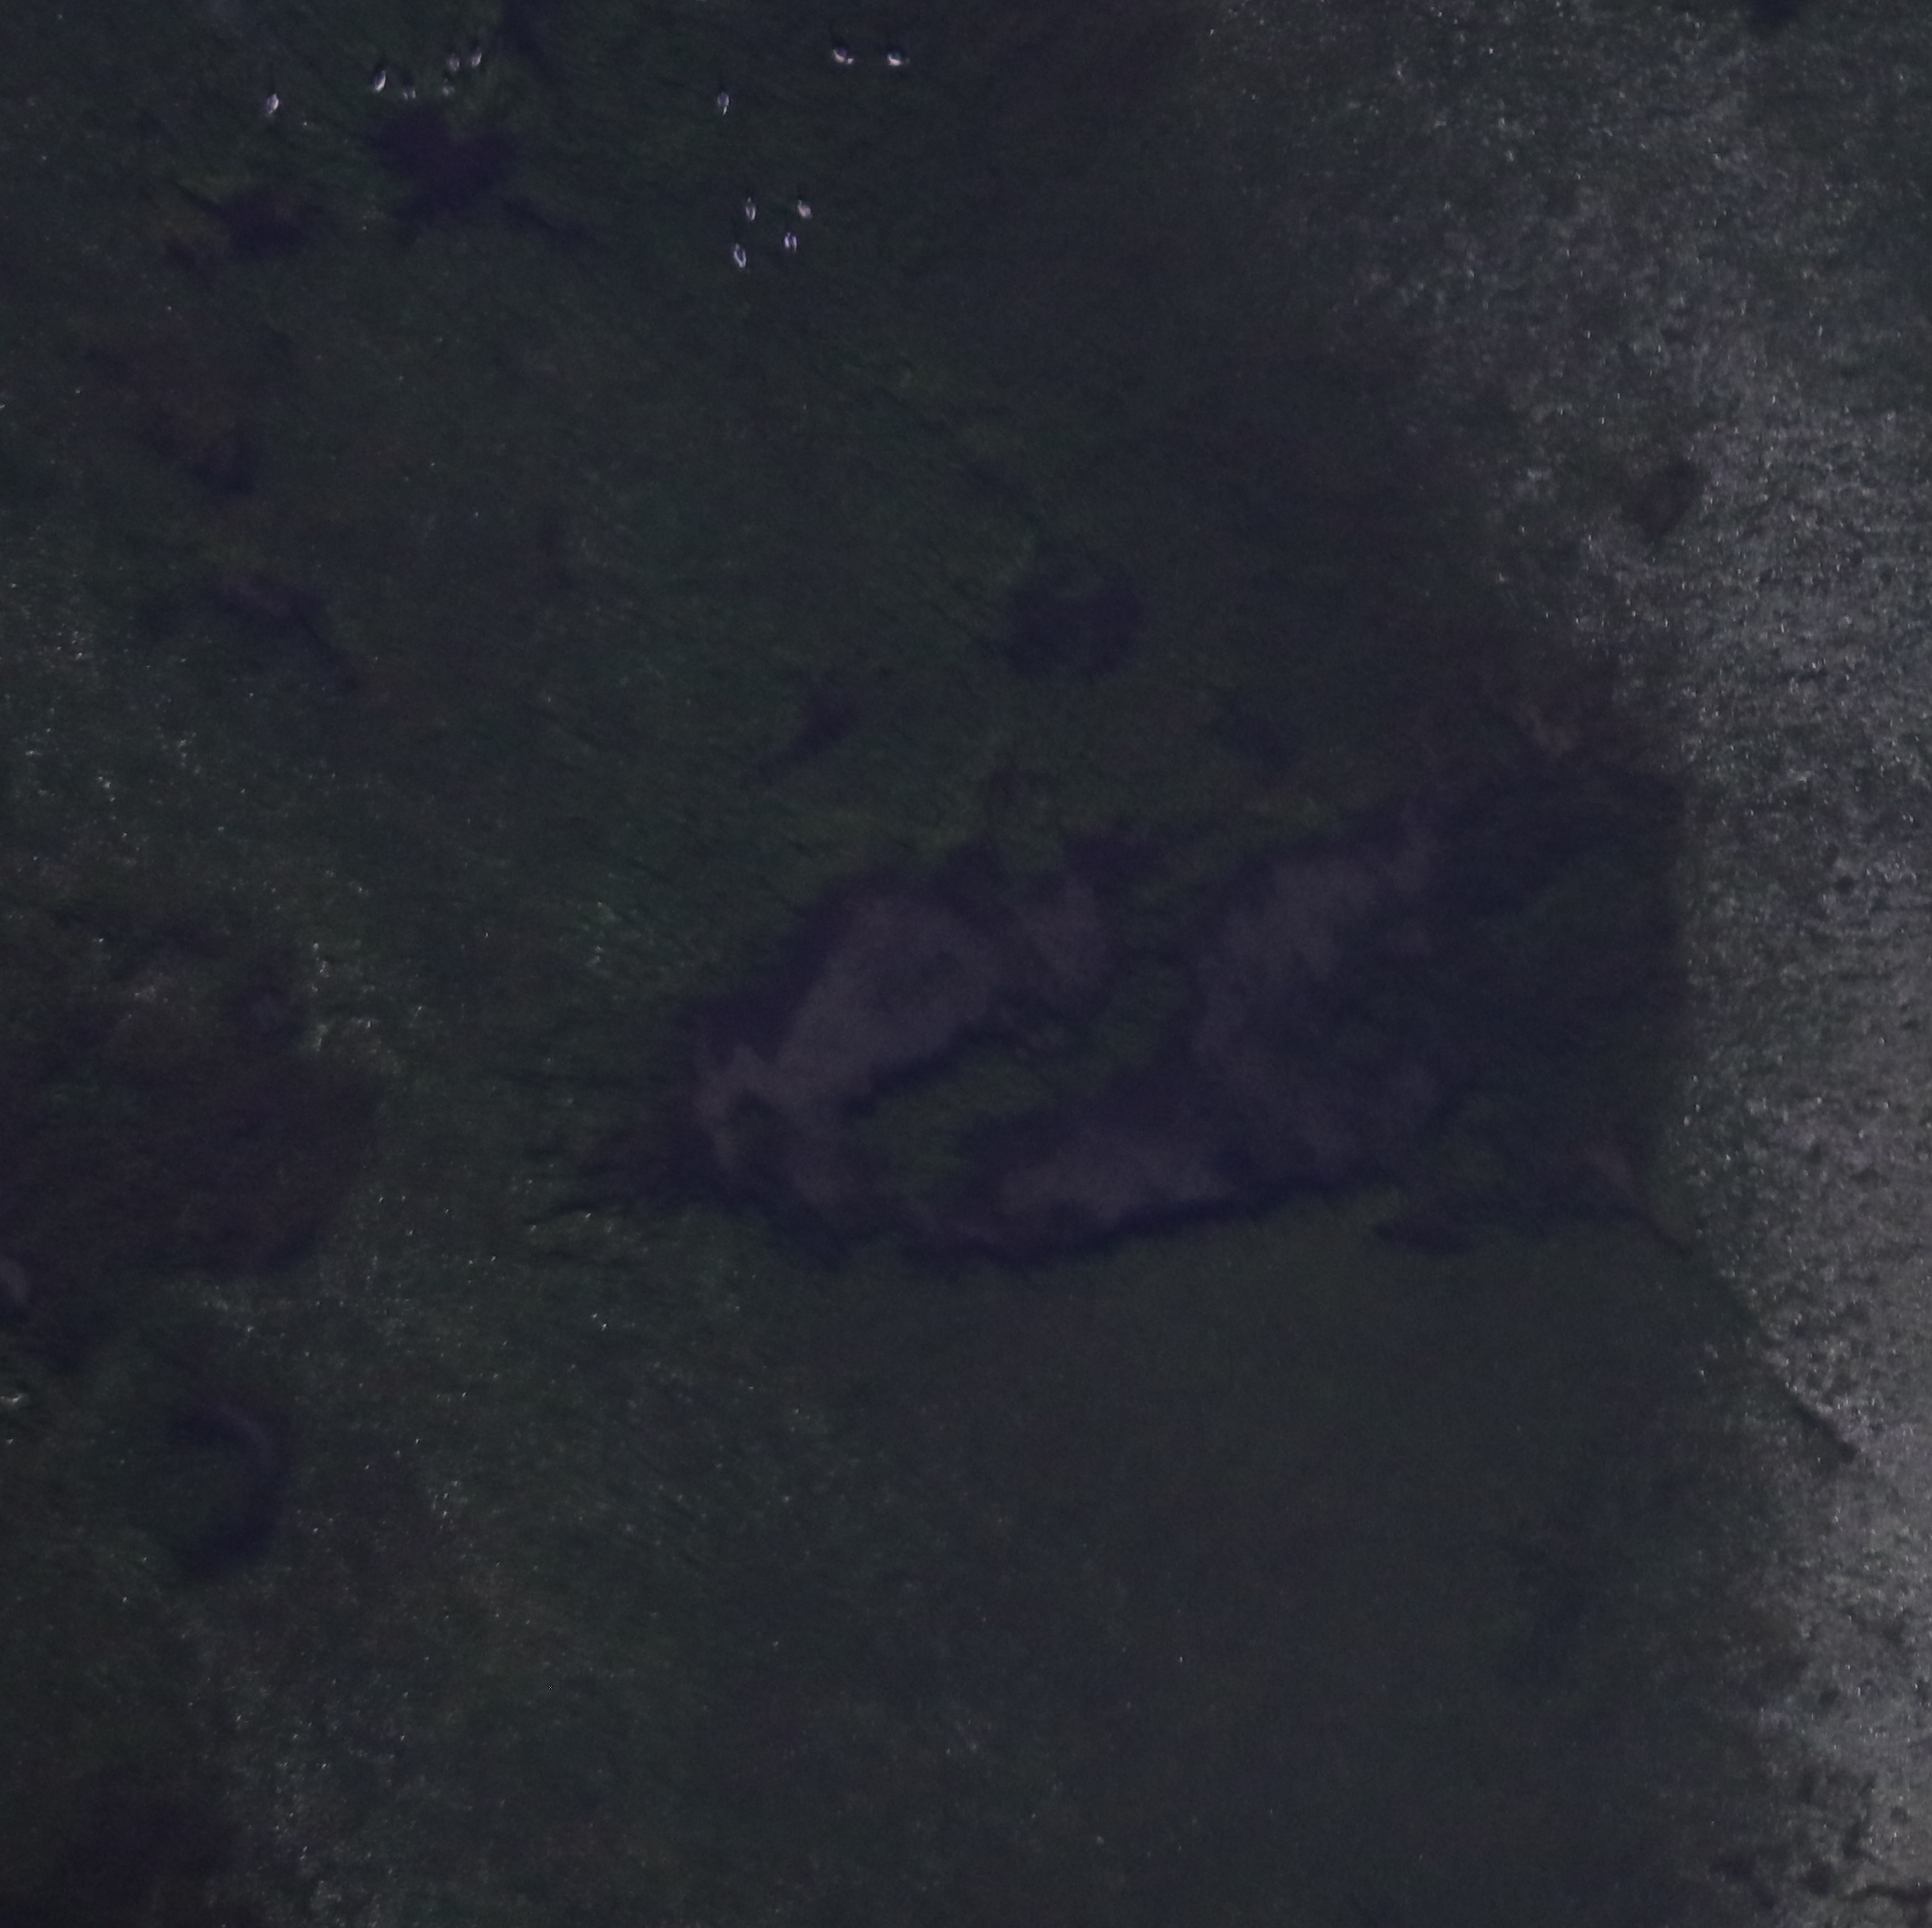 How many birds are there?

13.